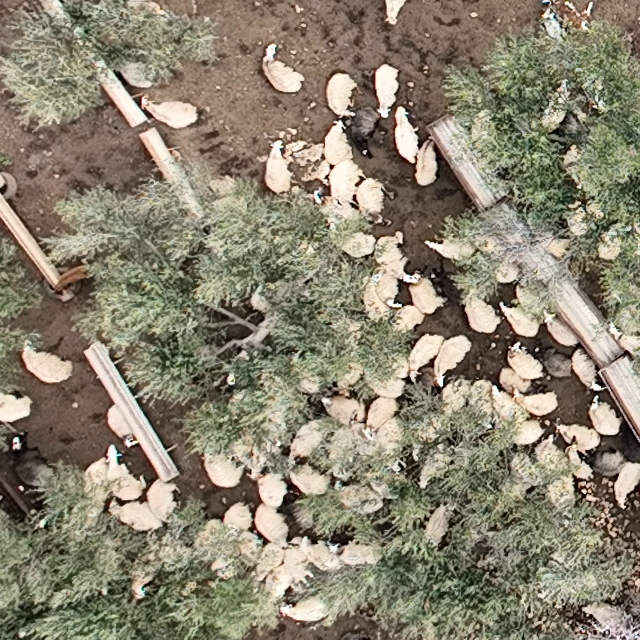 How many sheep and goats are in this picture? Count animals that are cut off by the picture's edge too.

95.